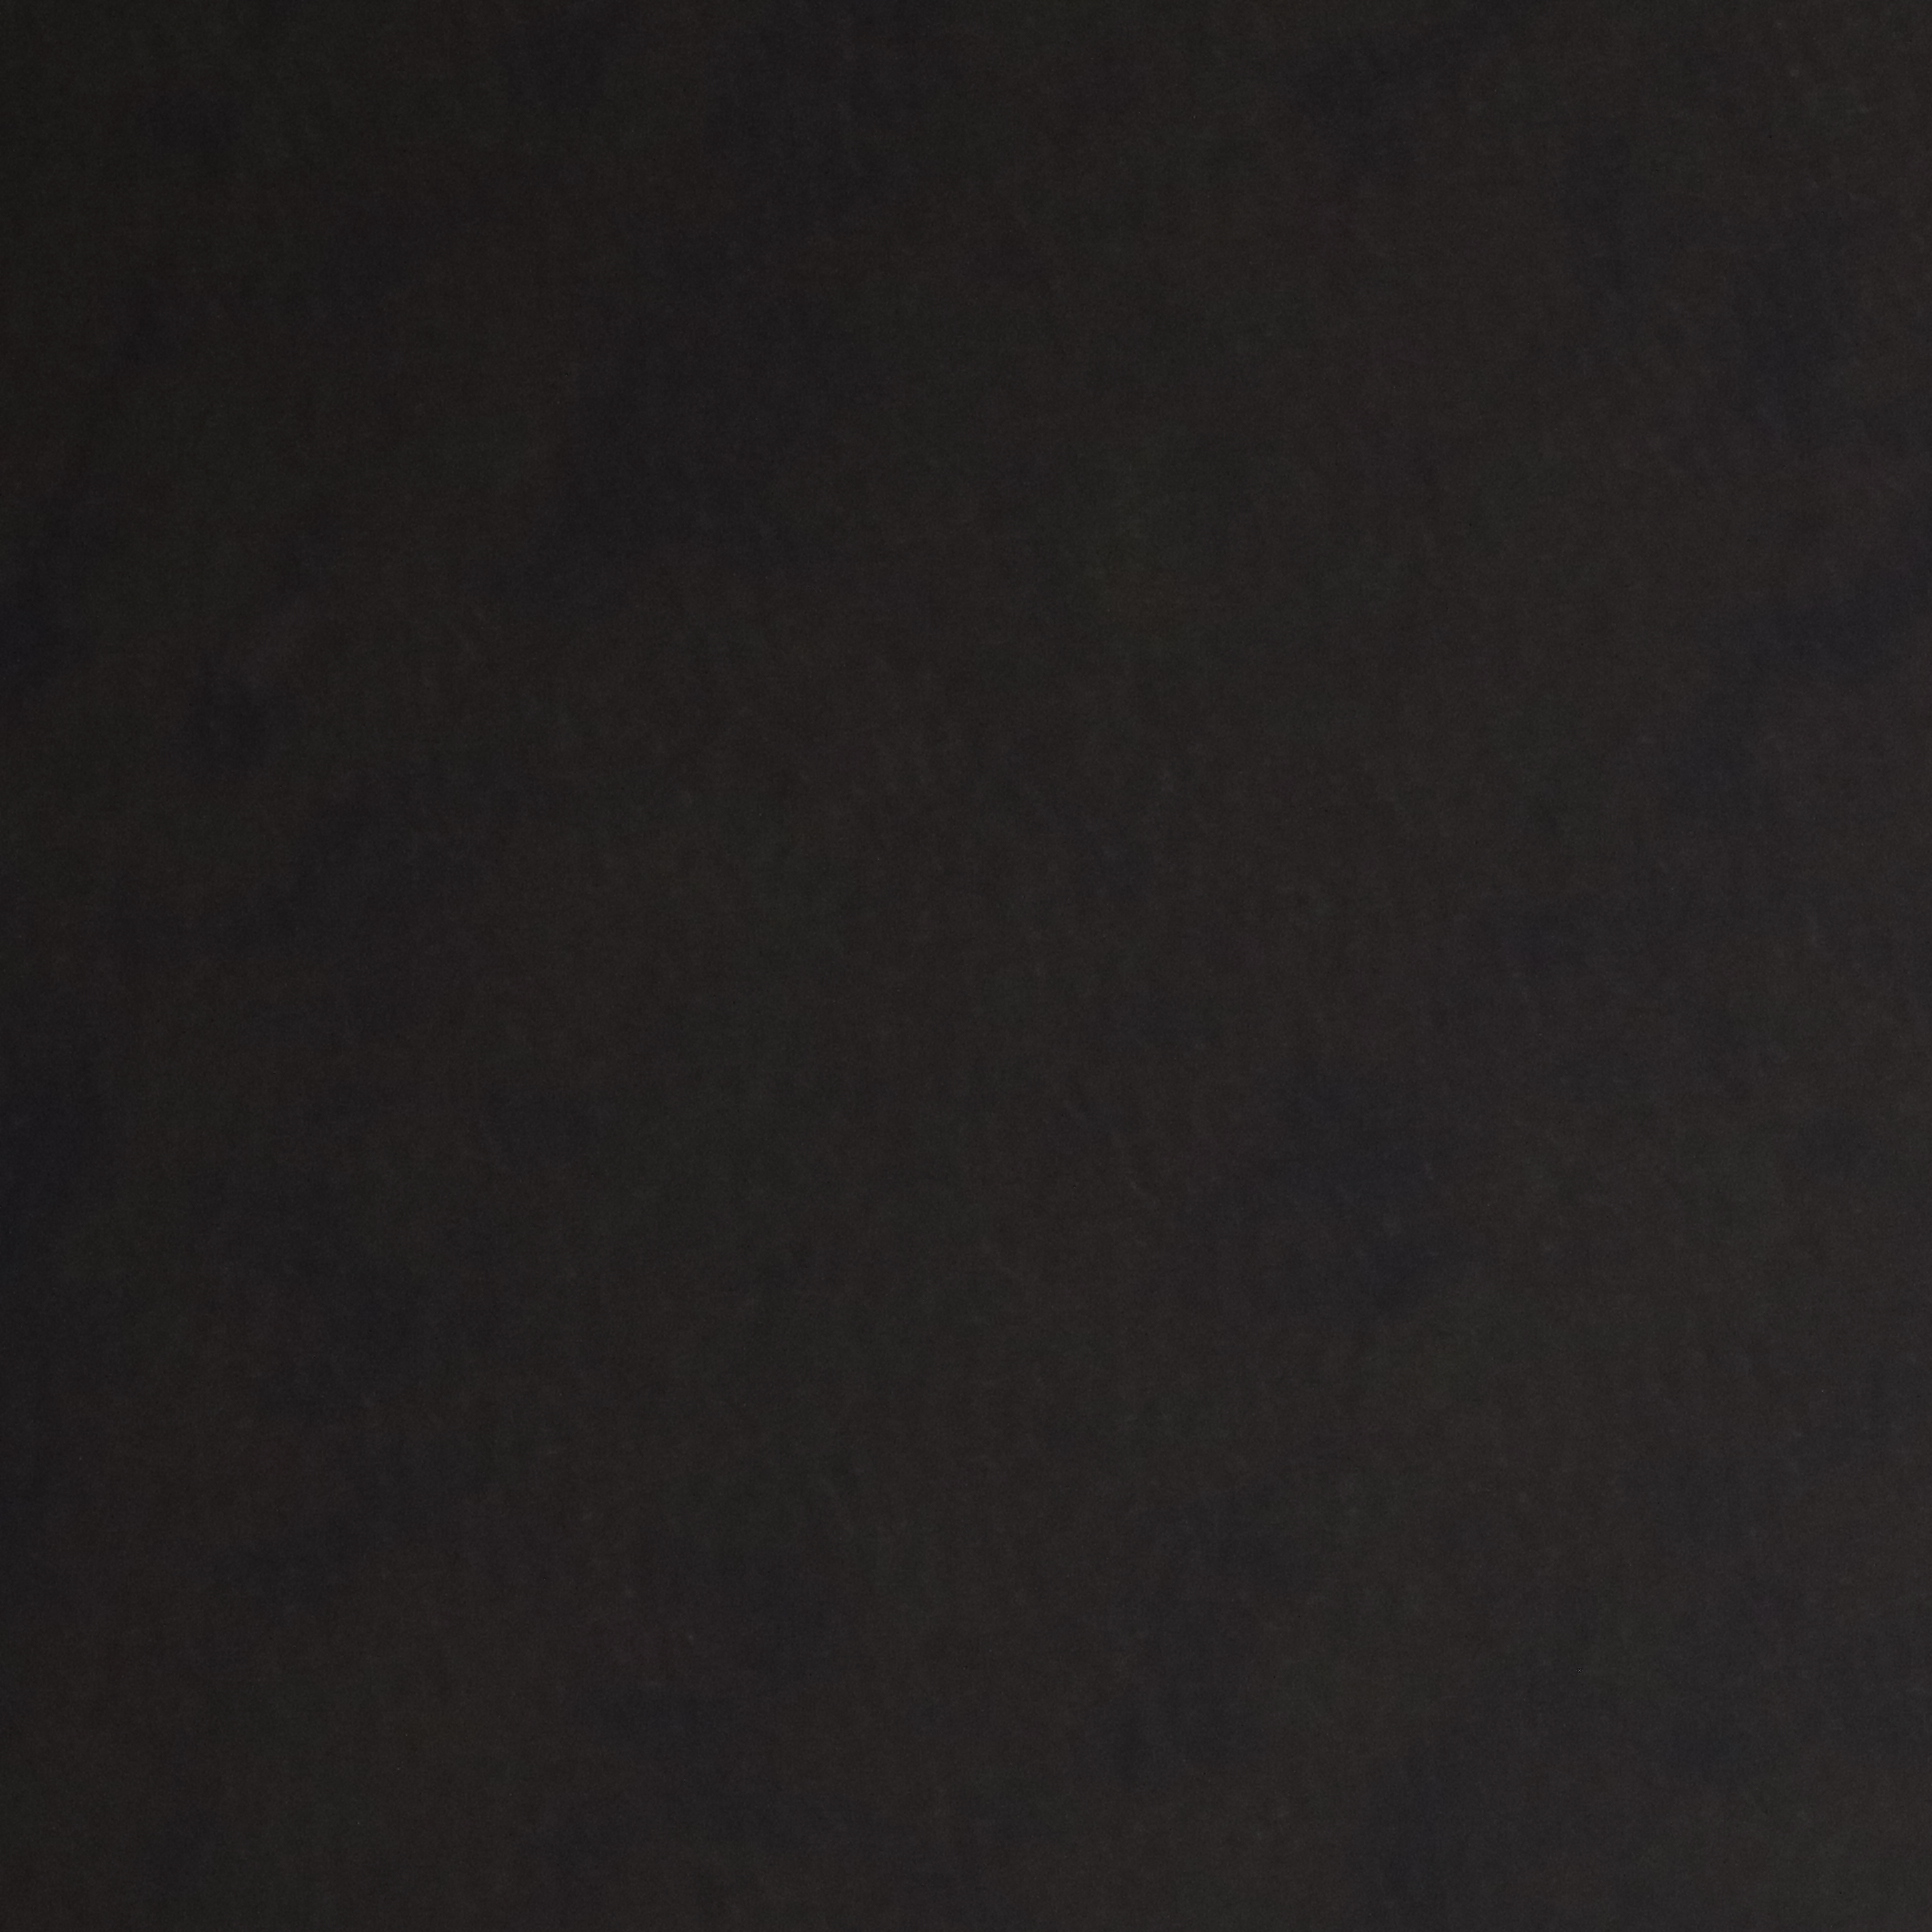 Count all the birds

0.